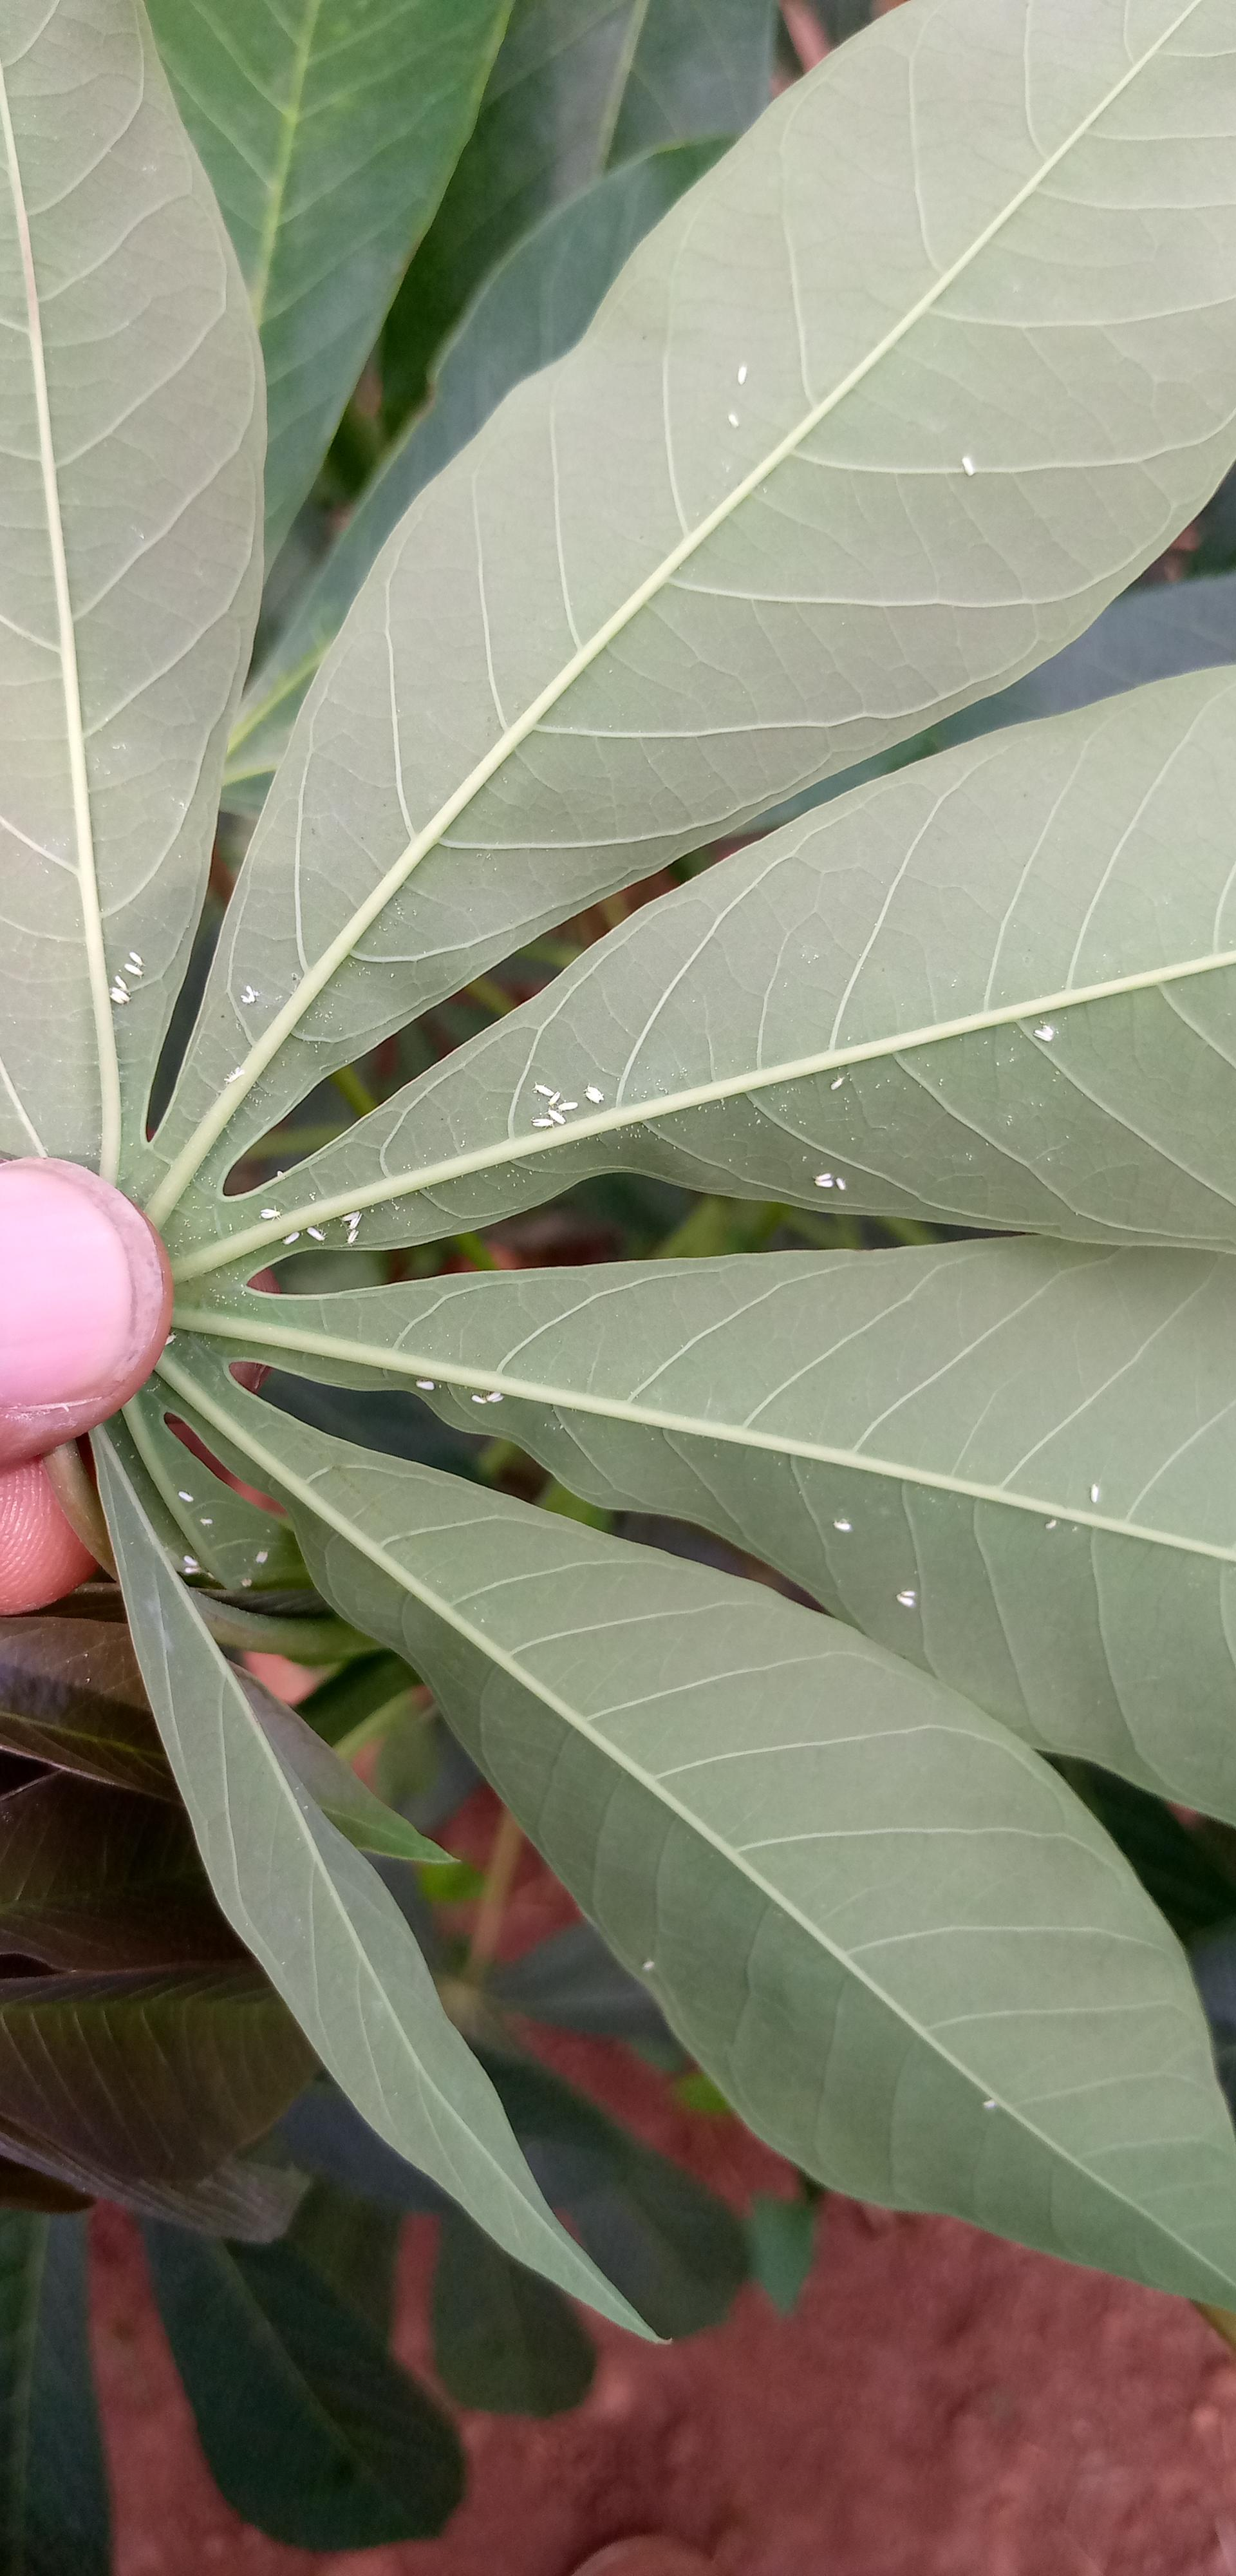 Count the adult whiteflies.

33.